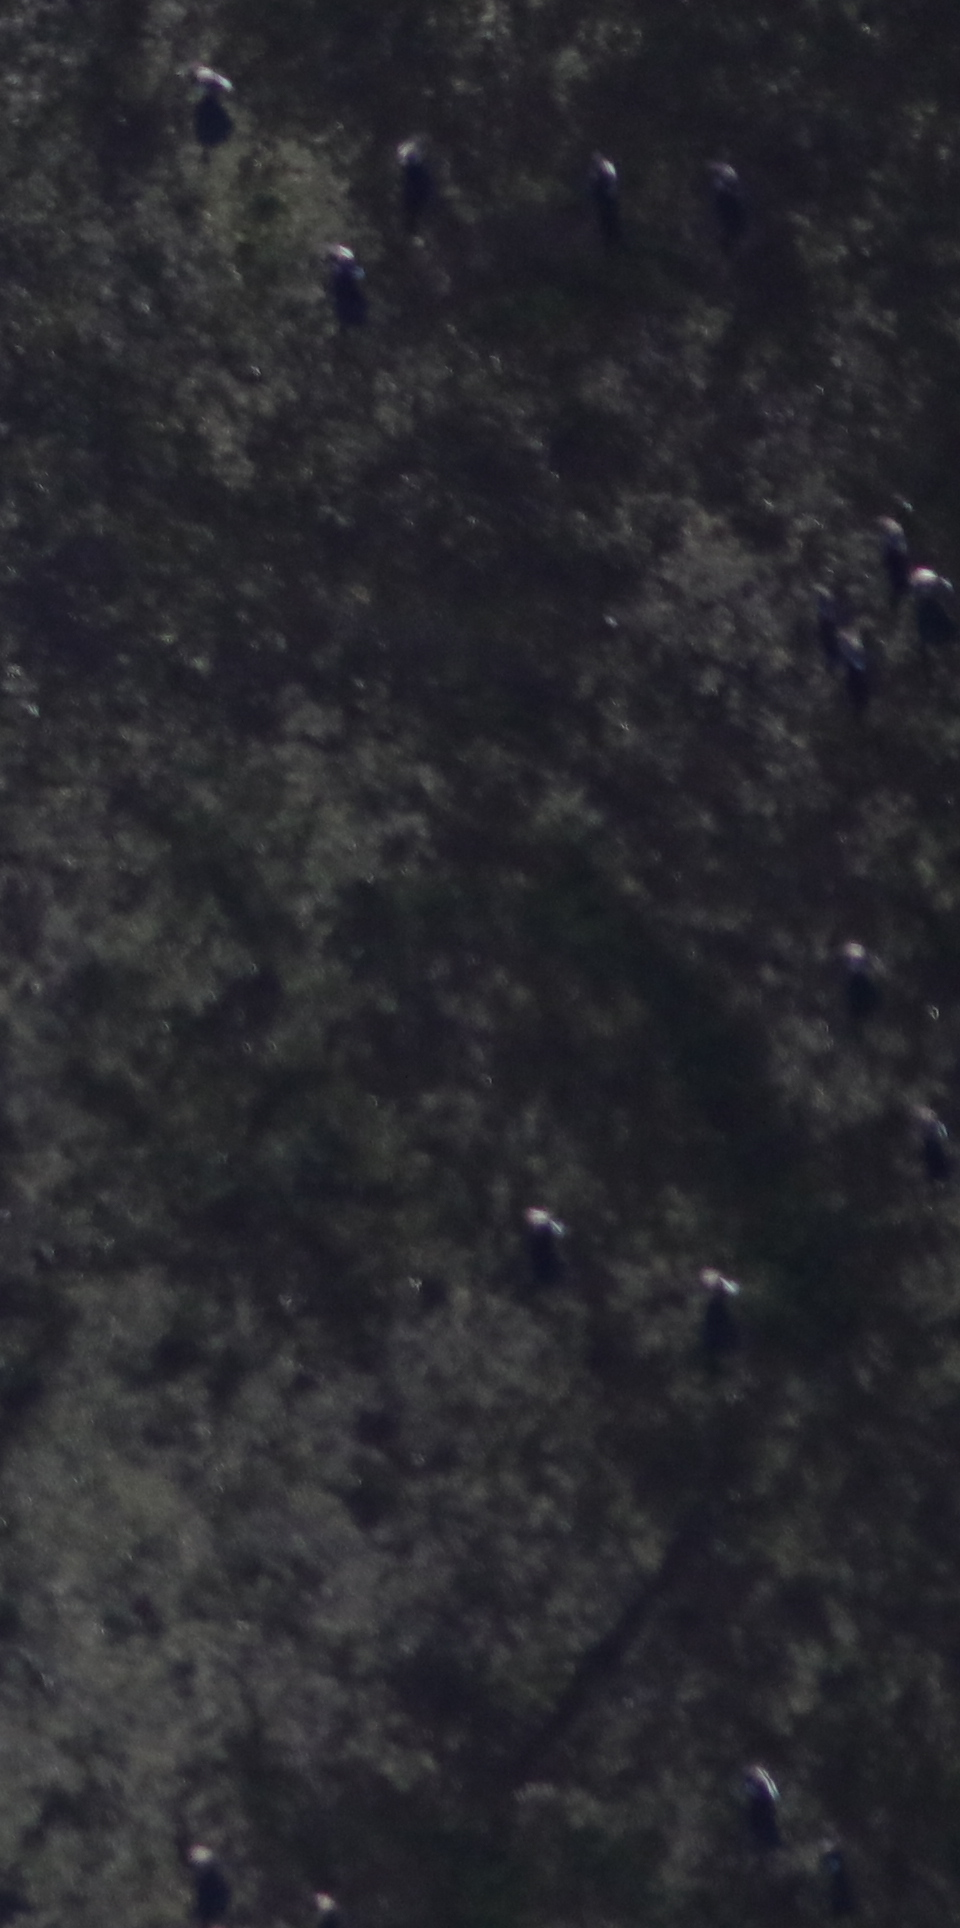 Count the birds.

15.